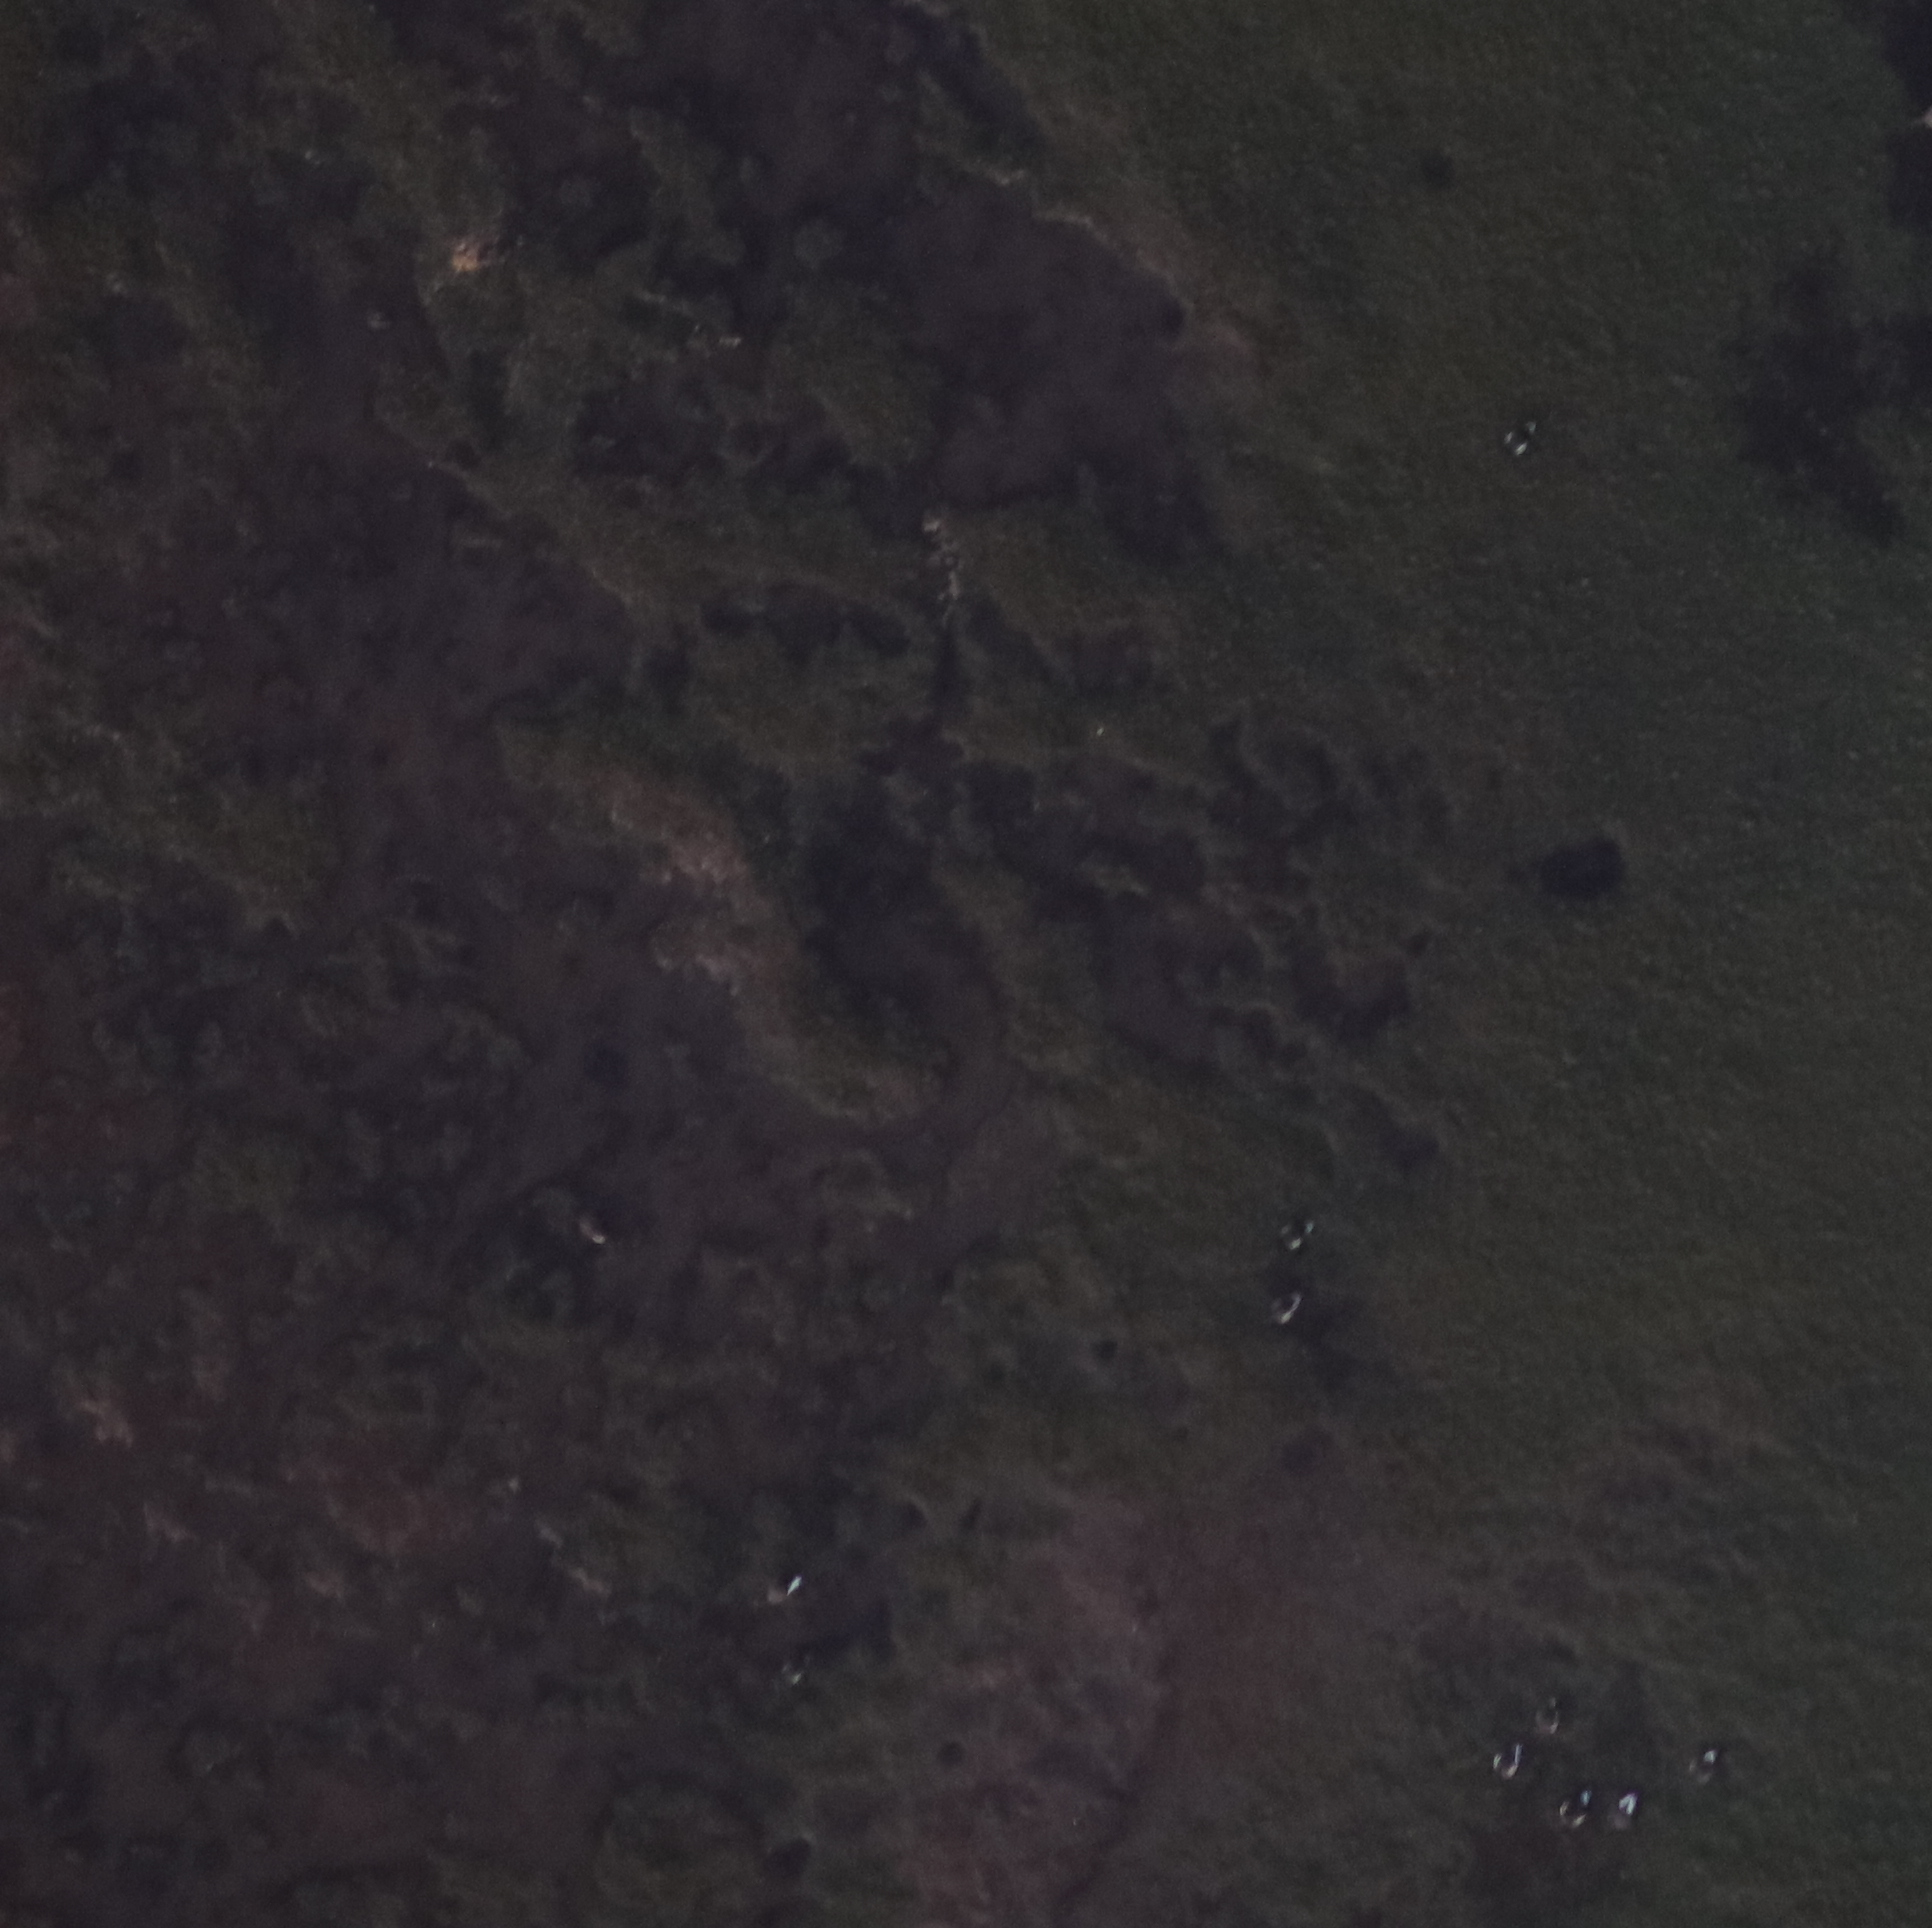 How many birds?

10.